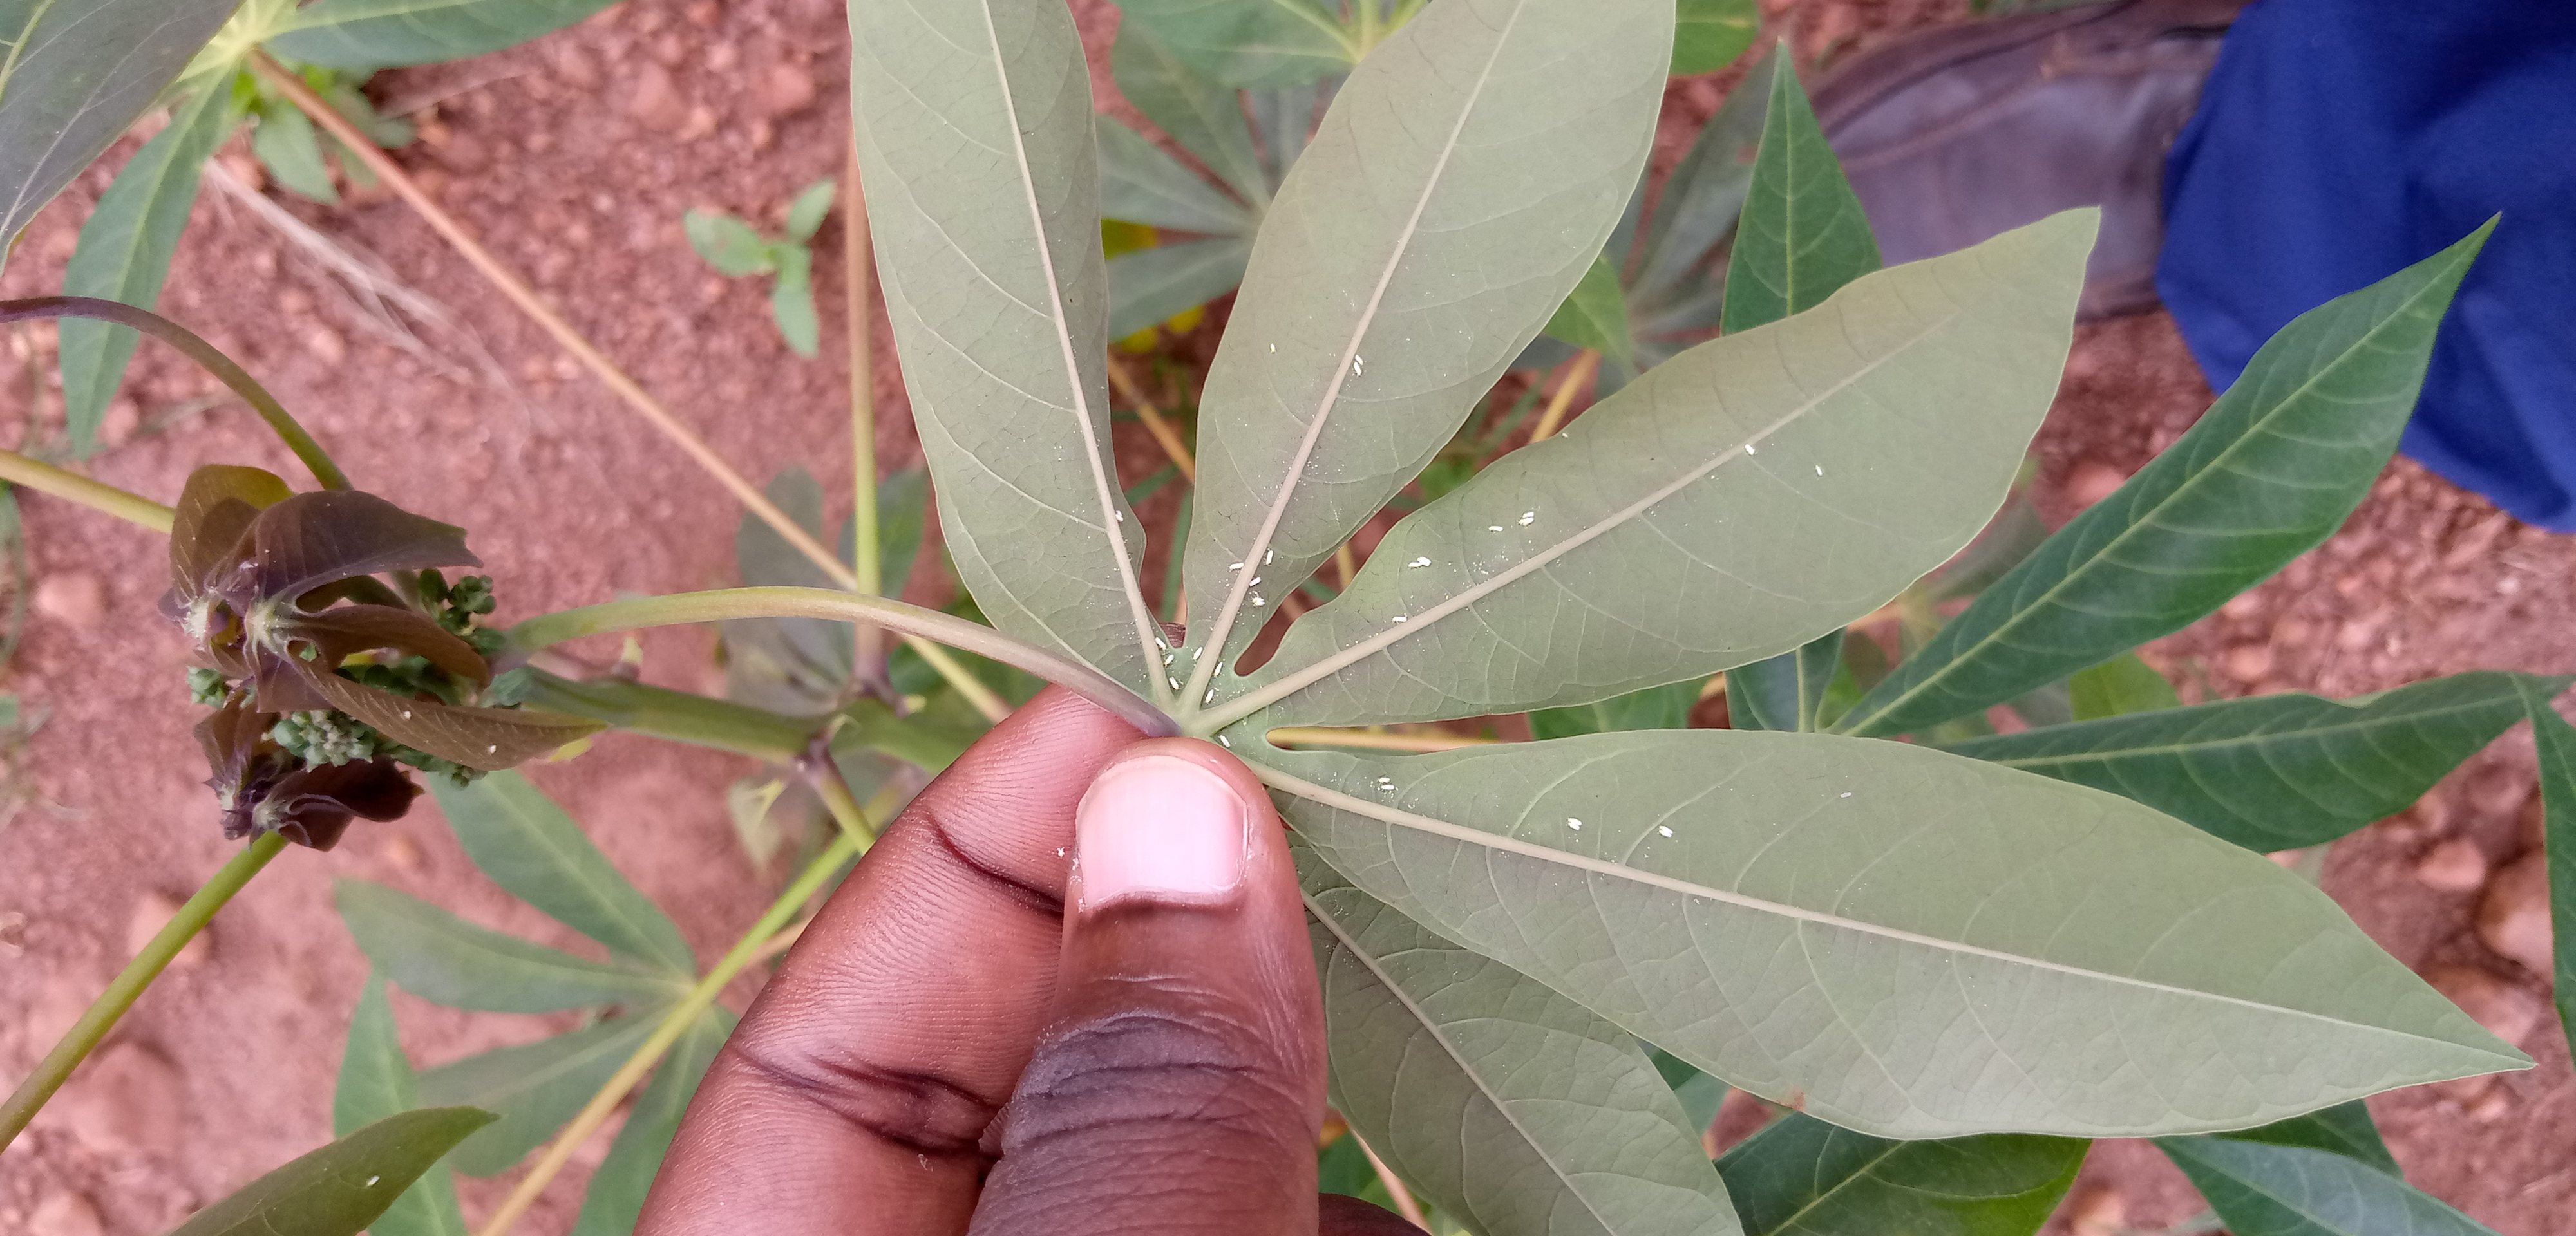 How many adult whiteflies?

35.